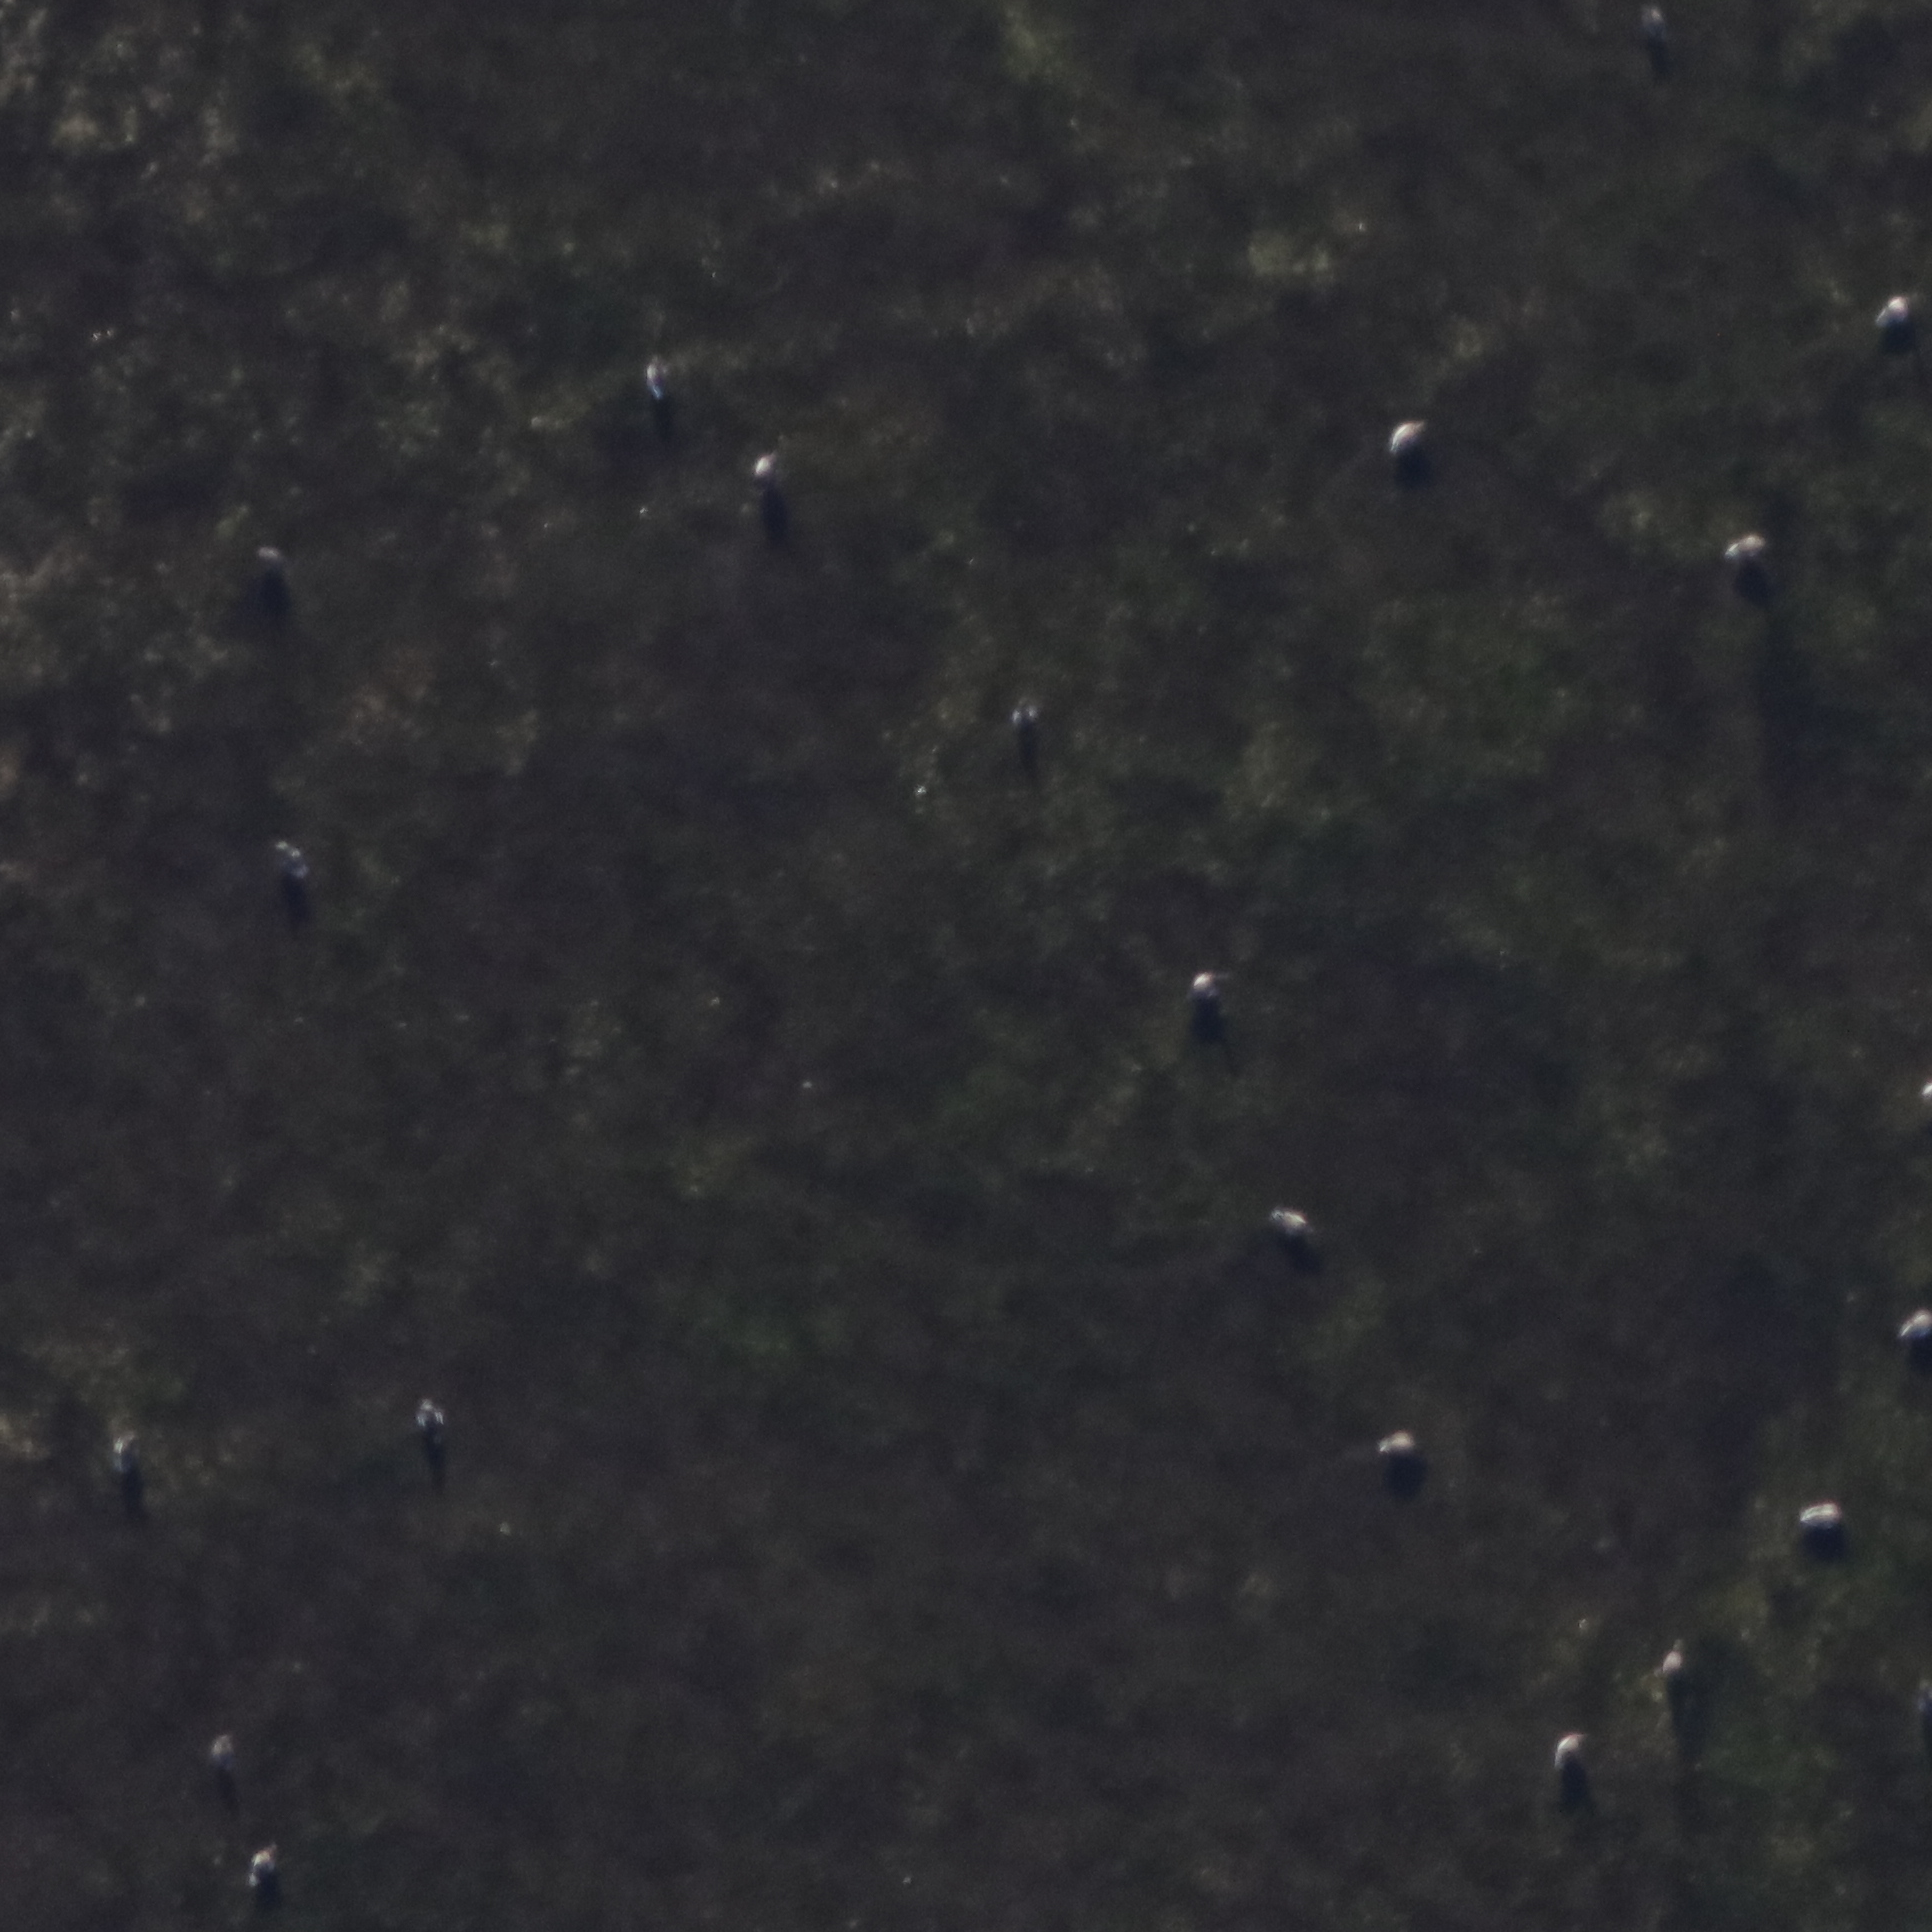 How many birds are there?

20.